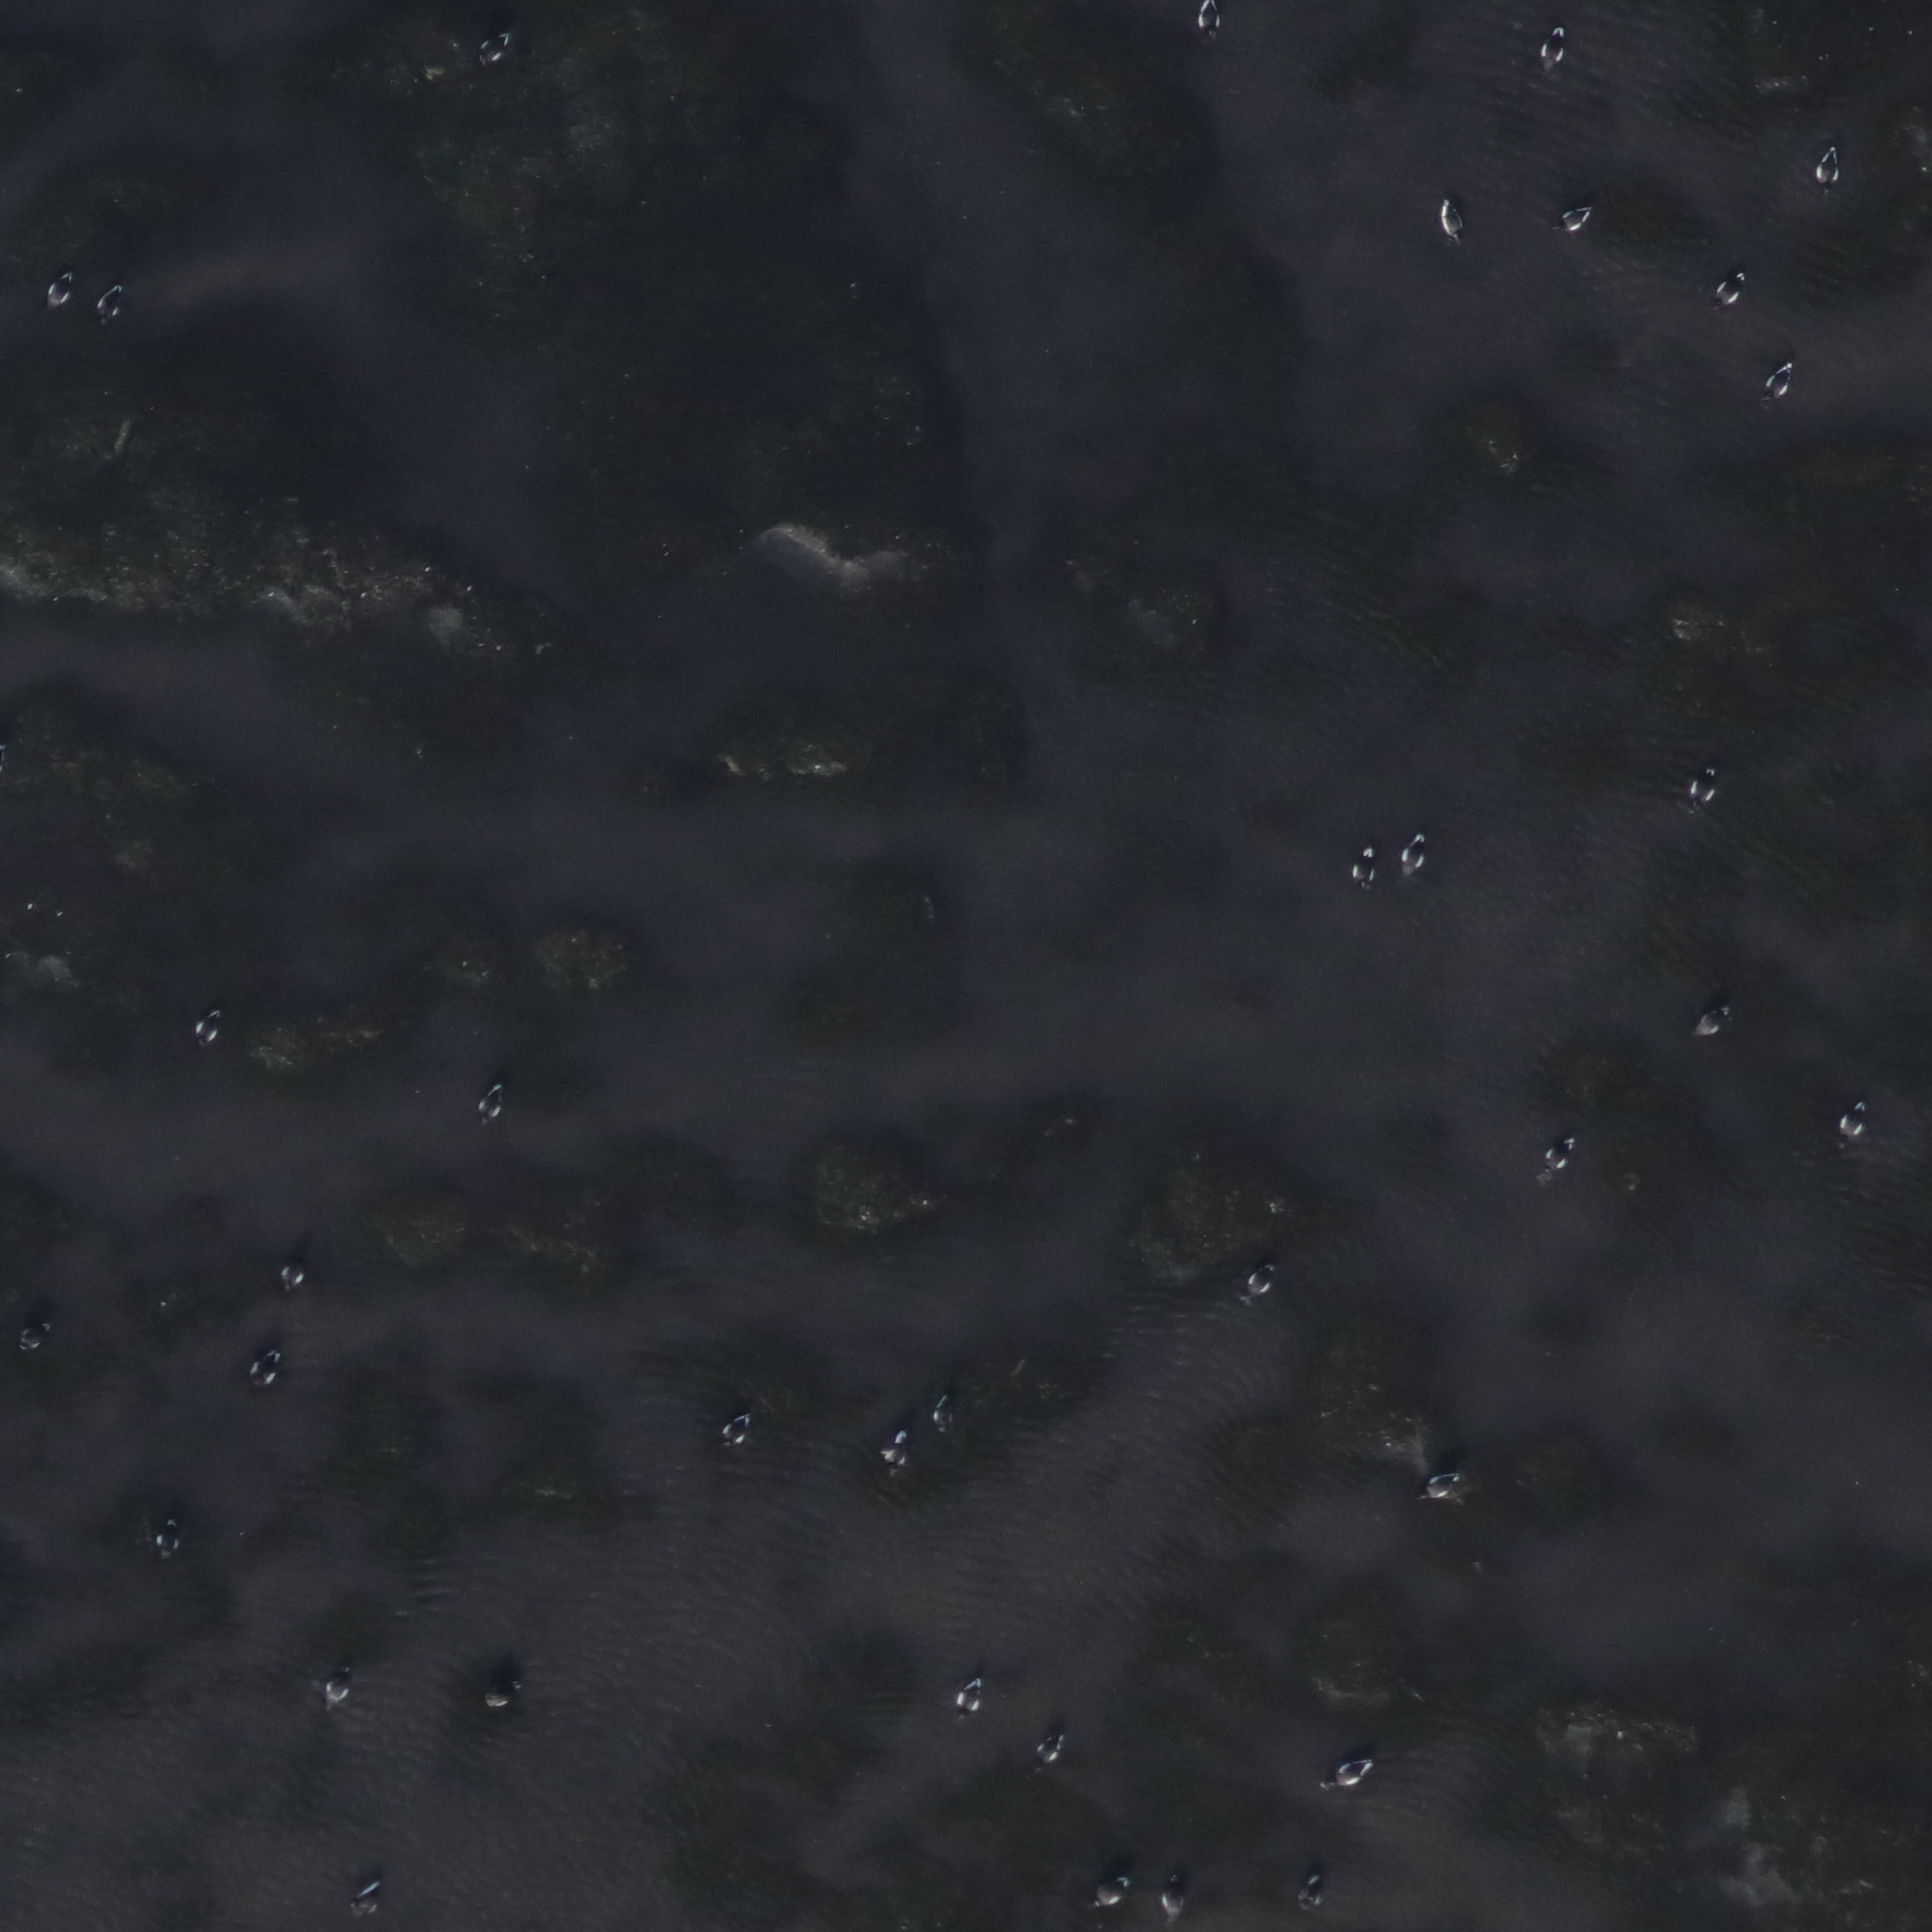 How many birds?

36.